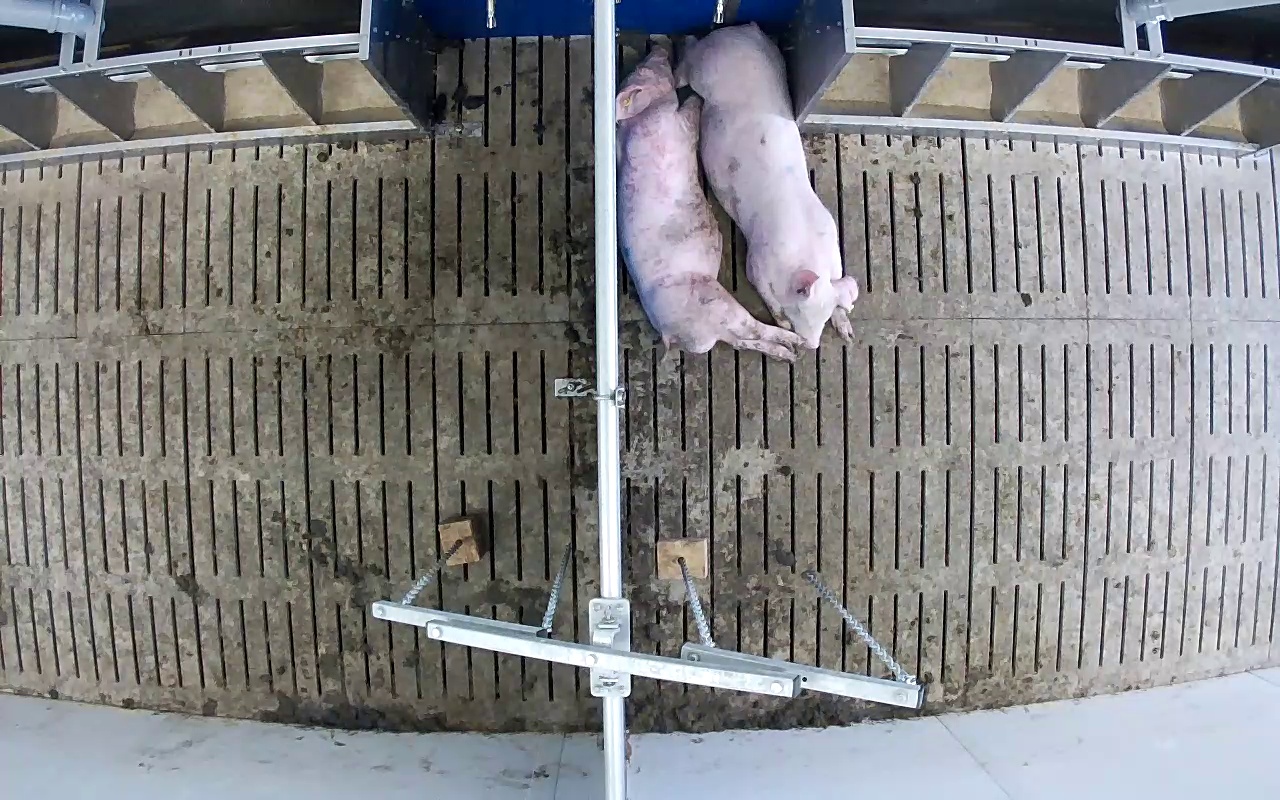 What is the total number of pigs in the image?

2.